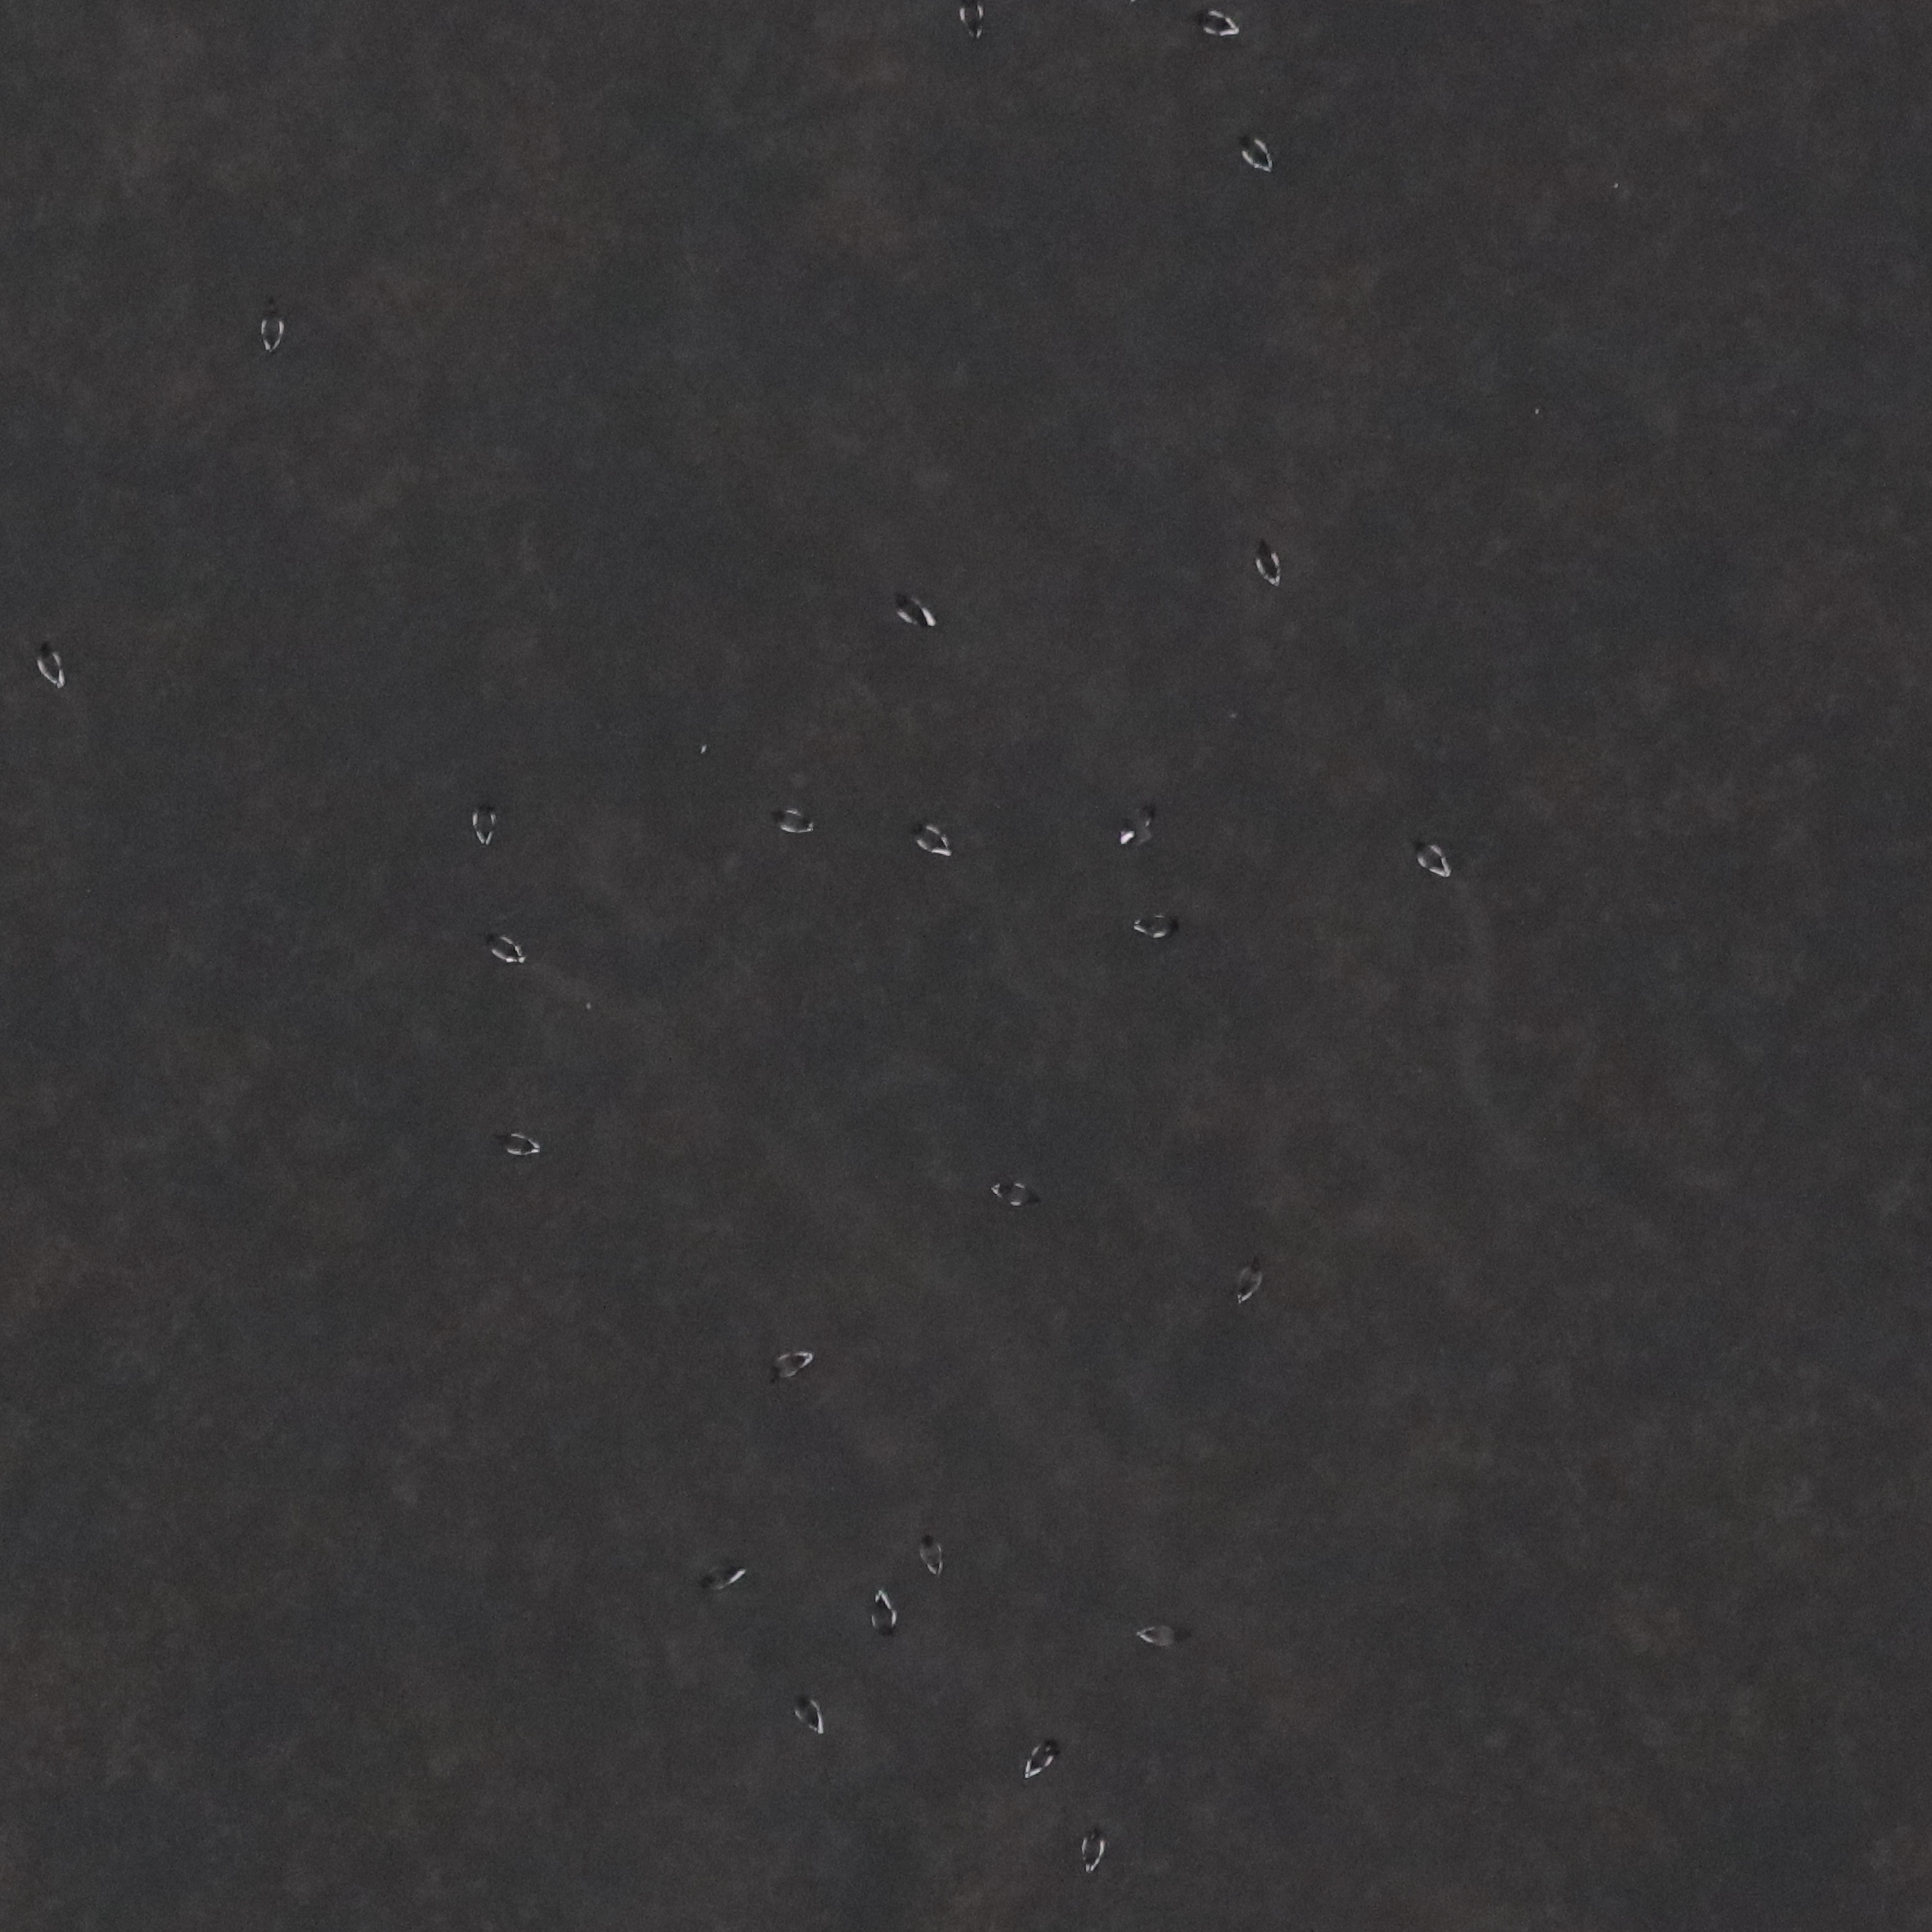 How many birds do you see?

25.